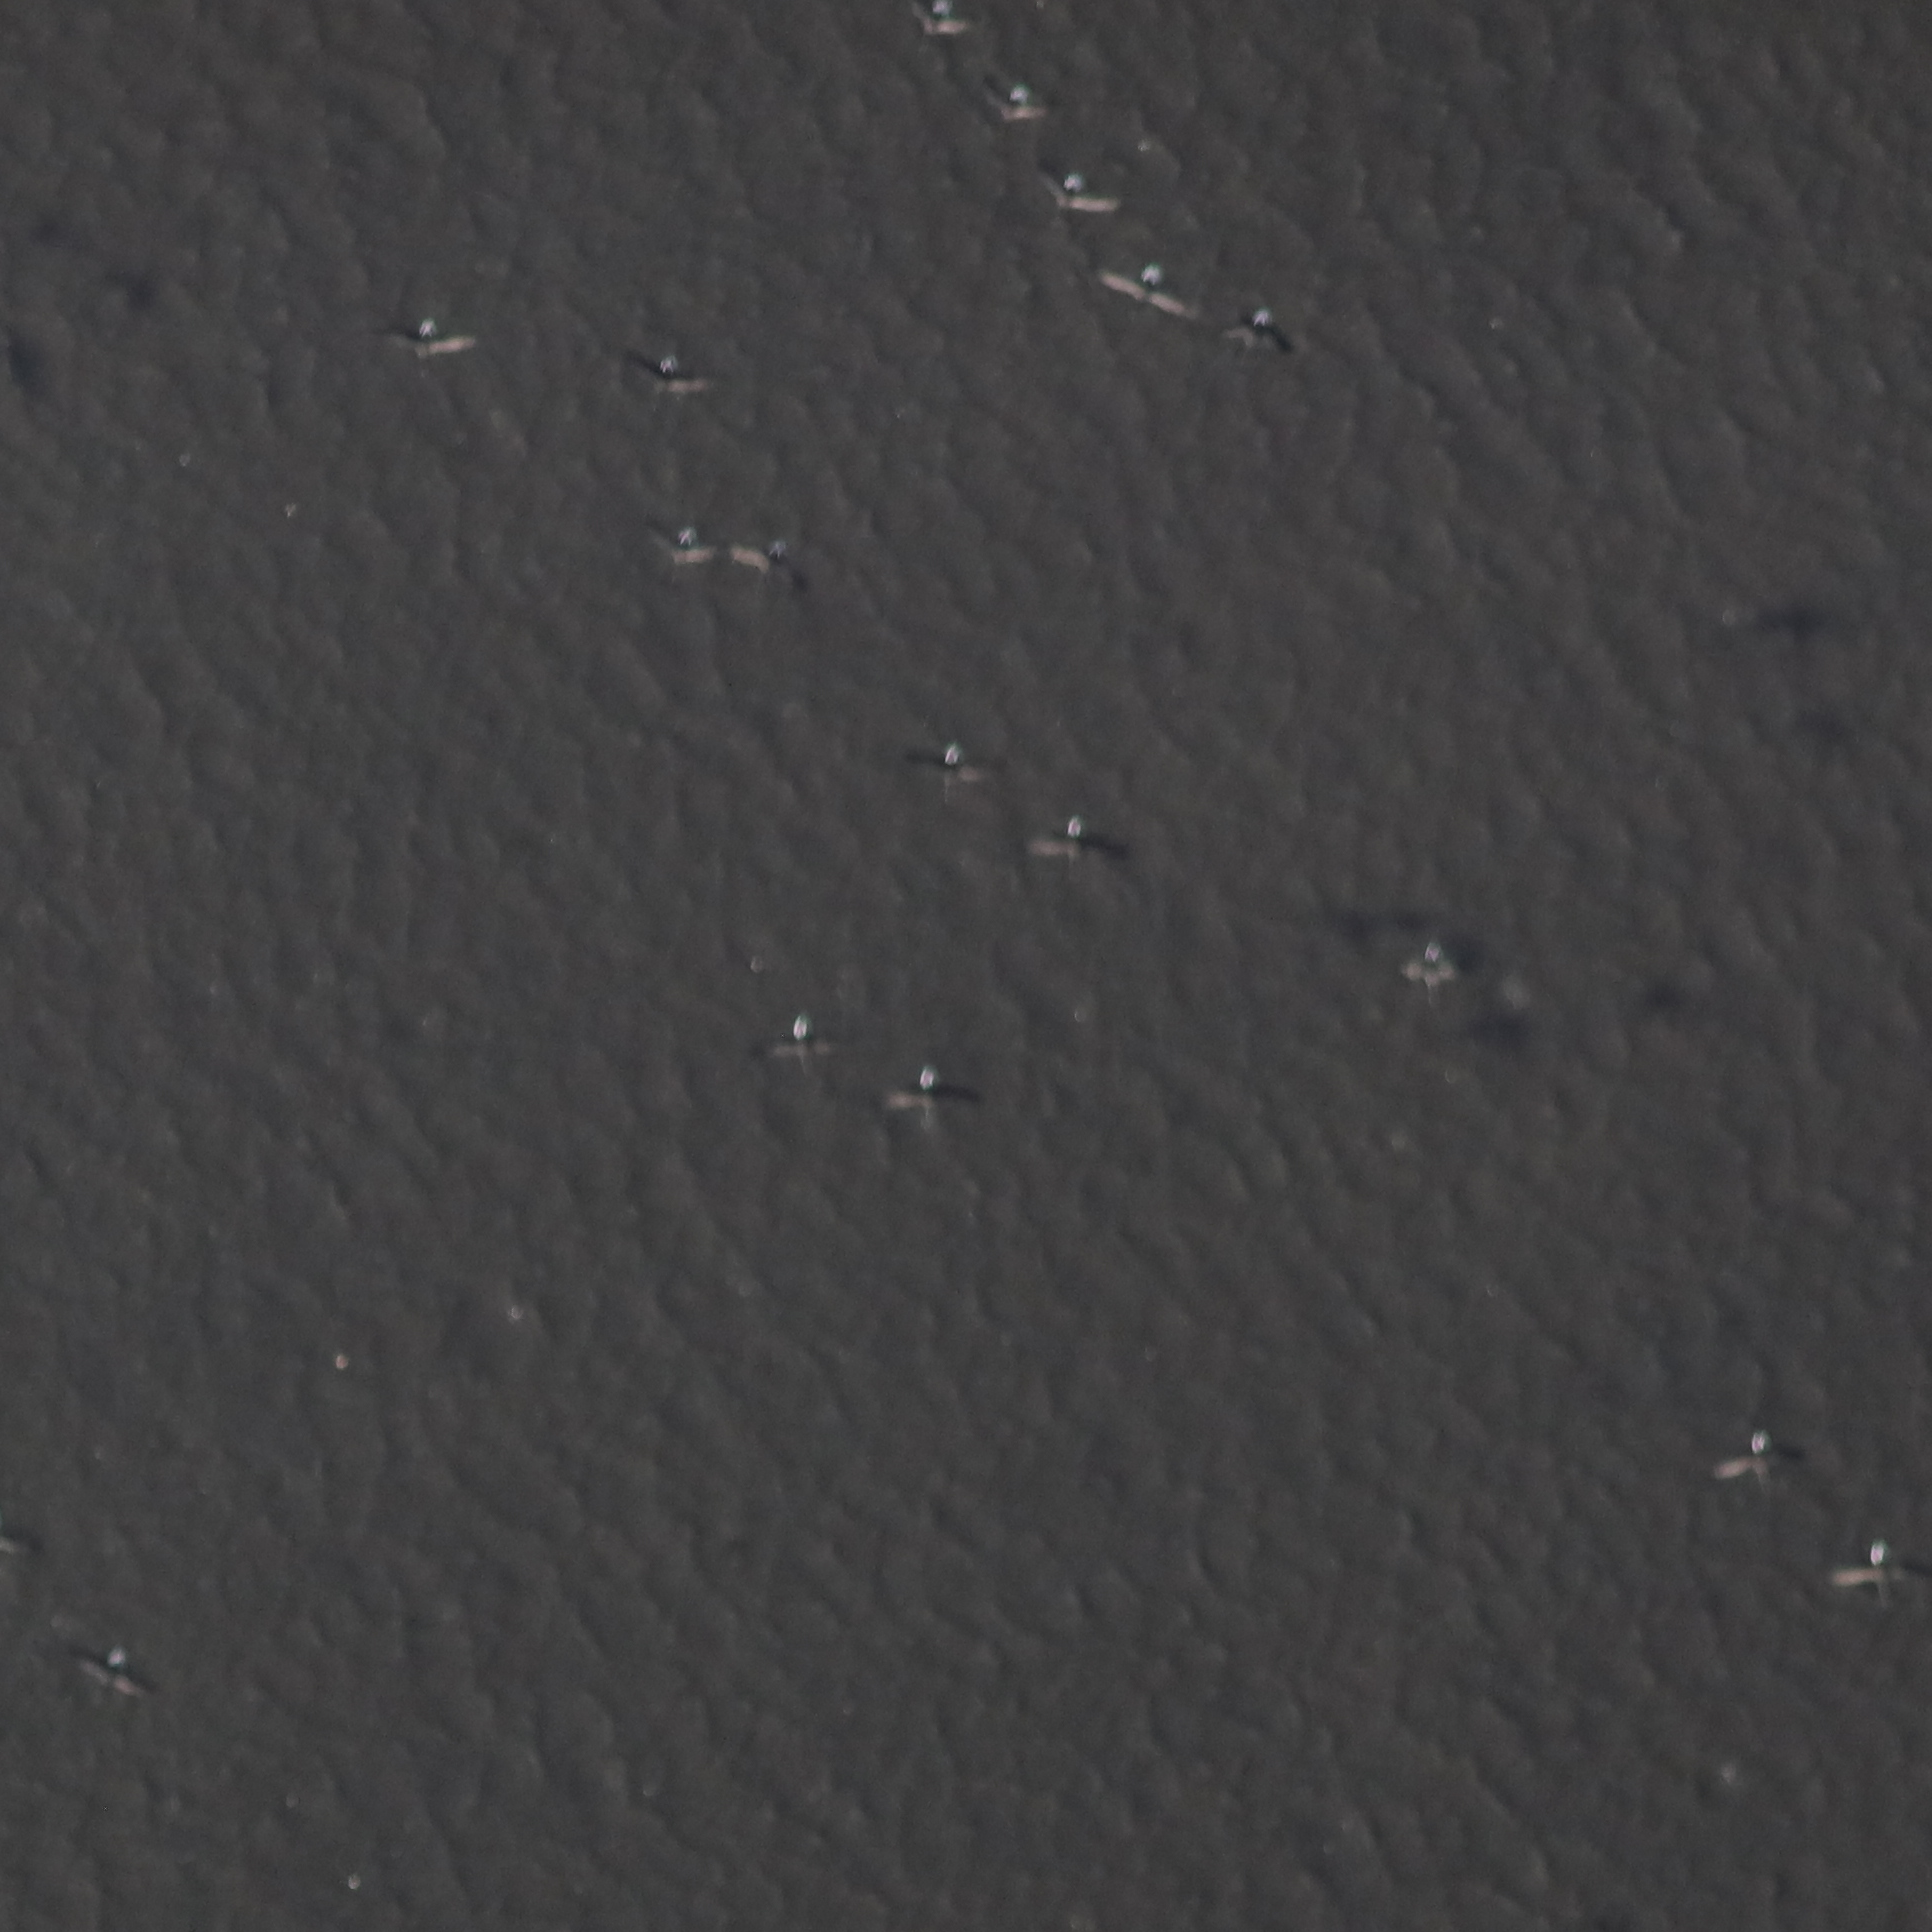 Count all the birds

17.